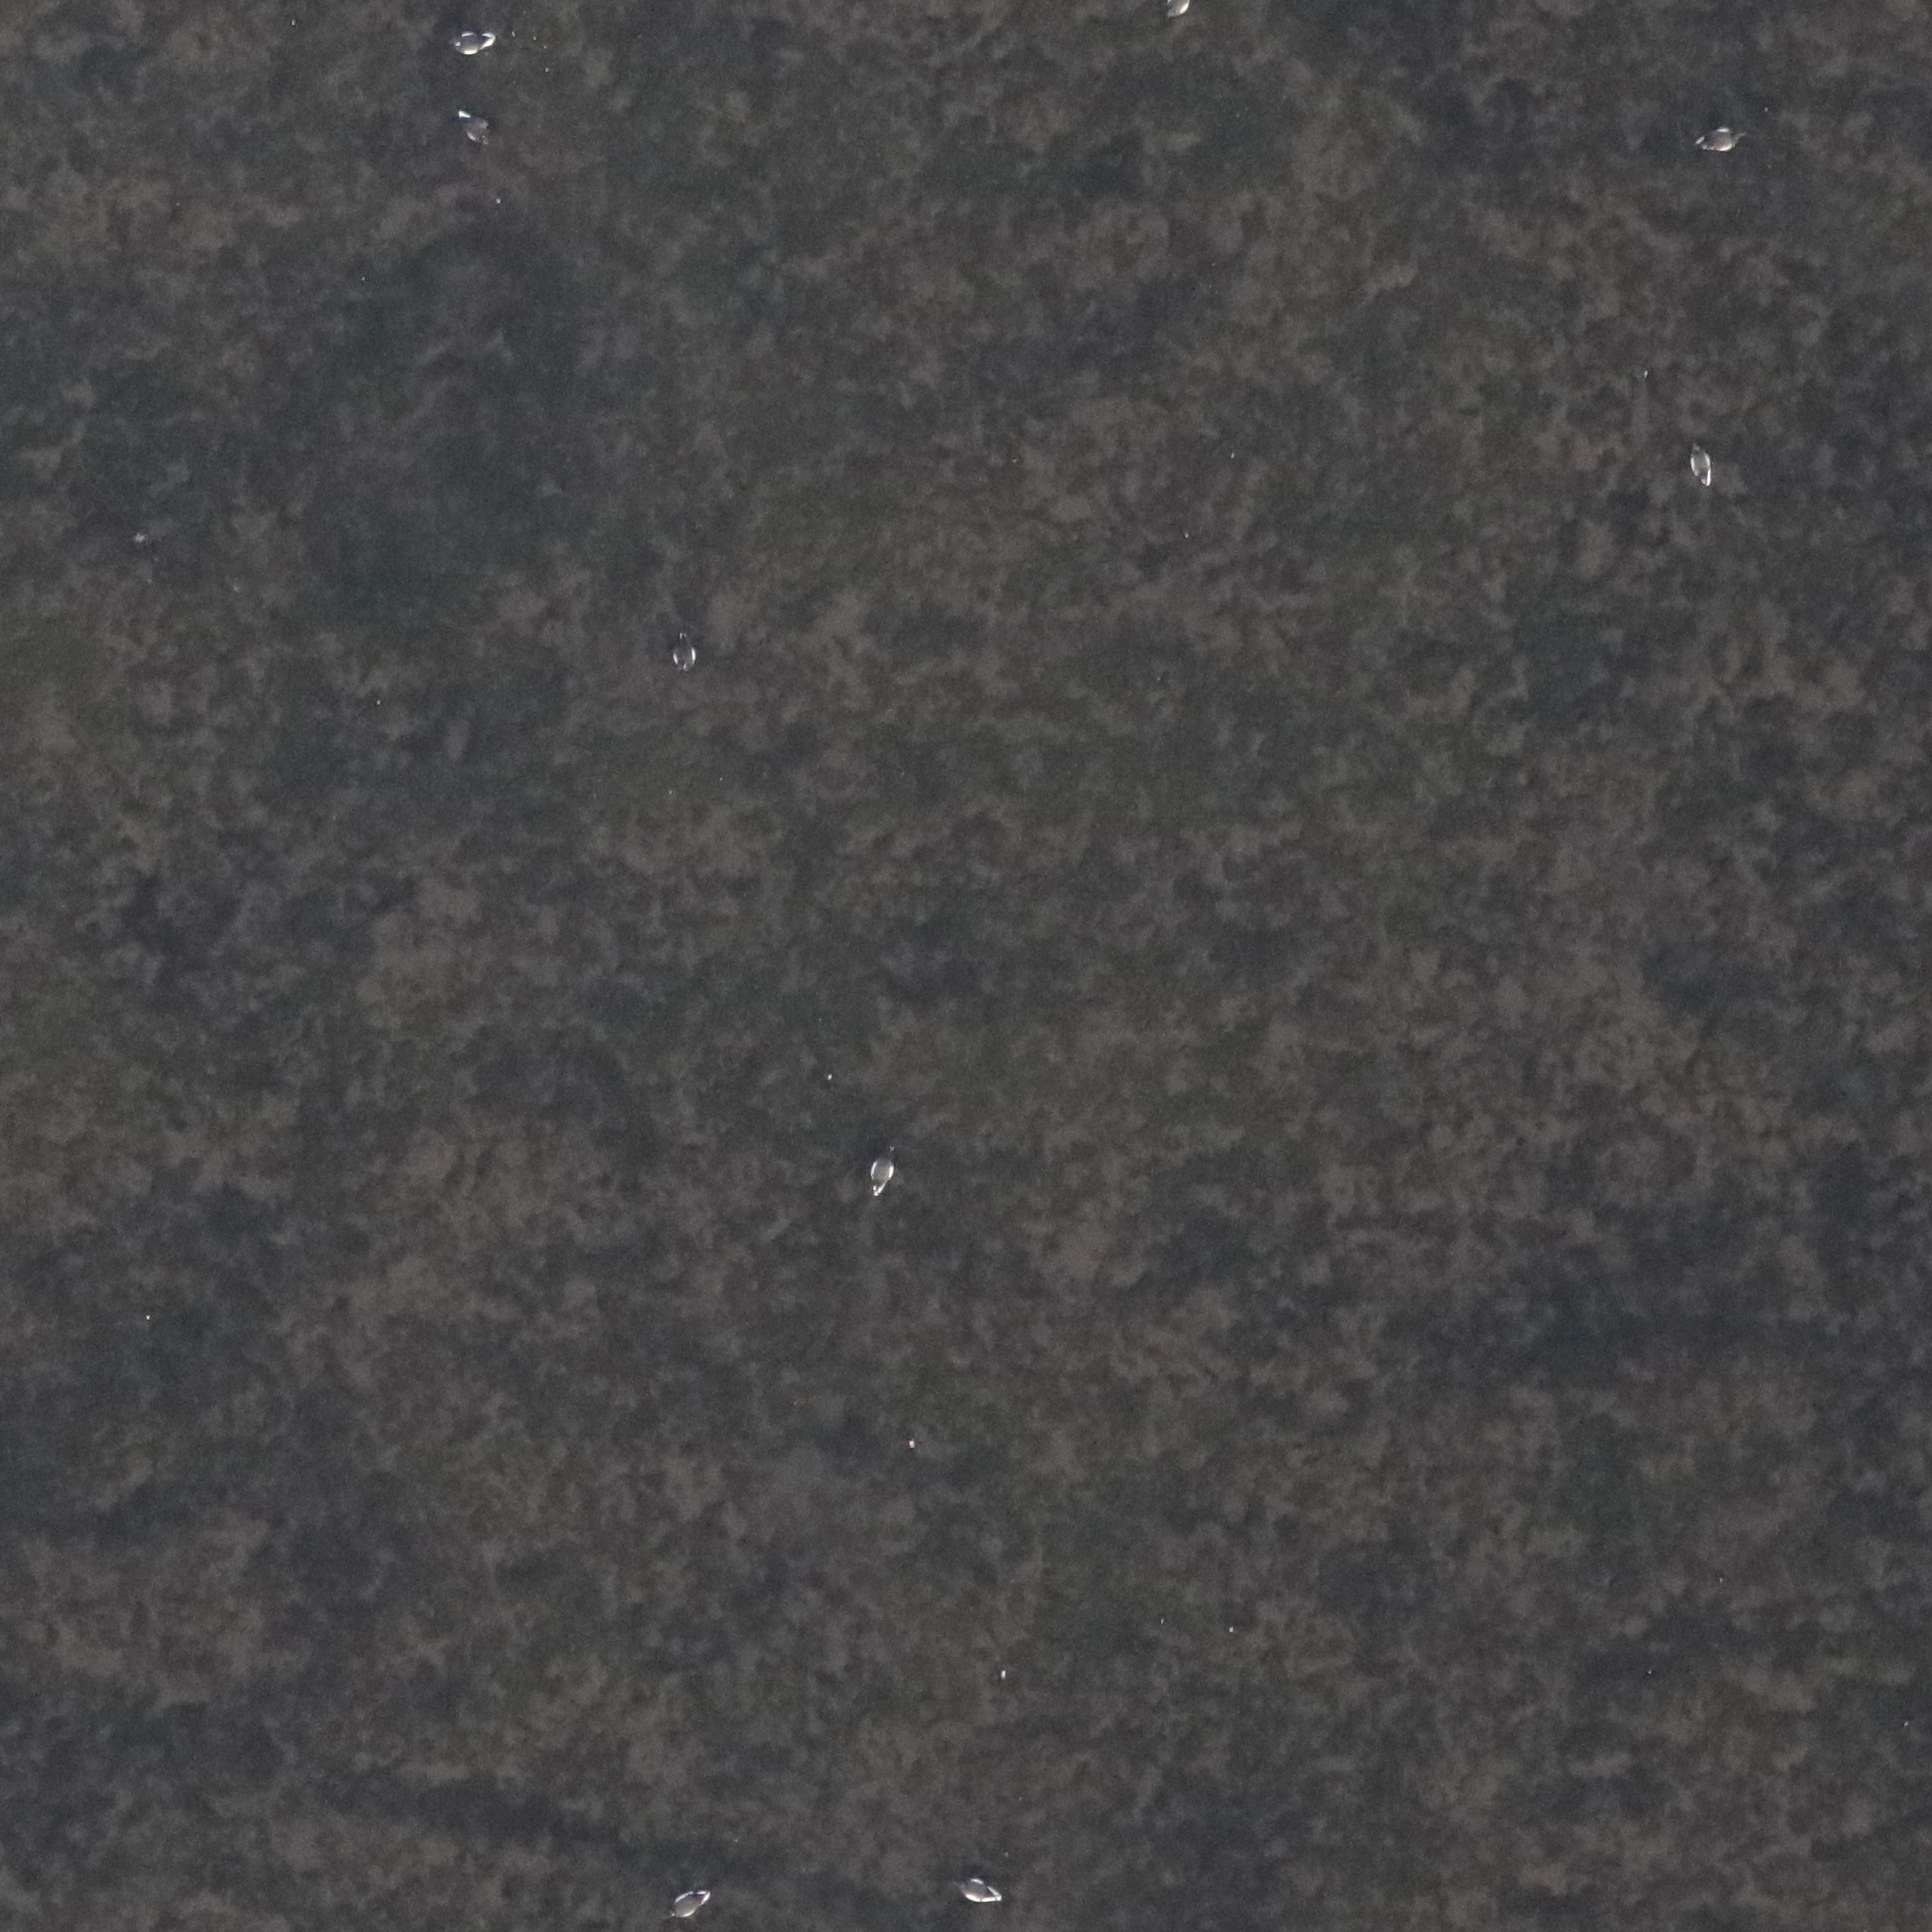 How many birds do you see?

9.